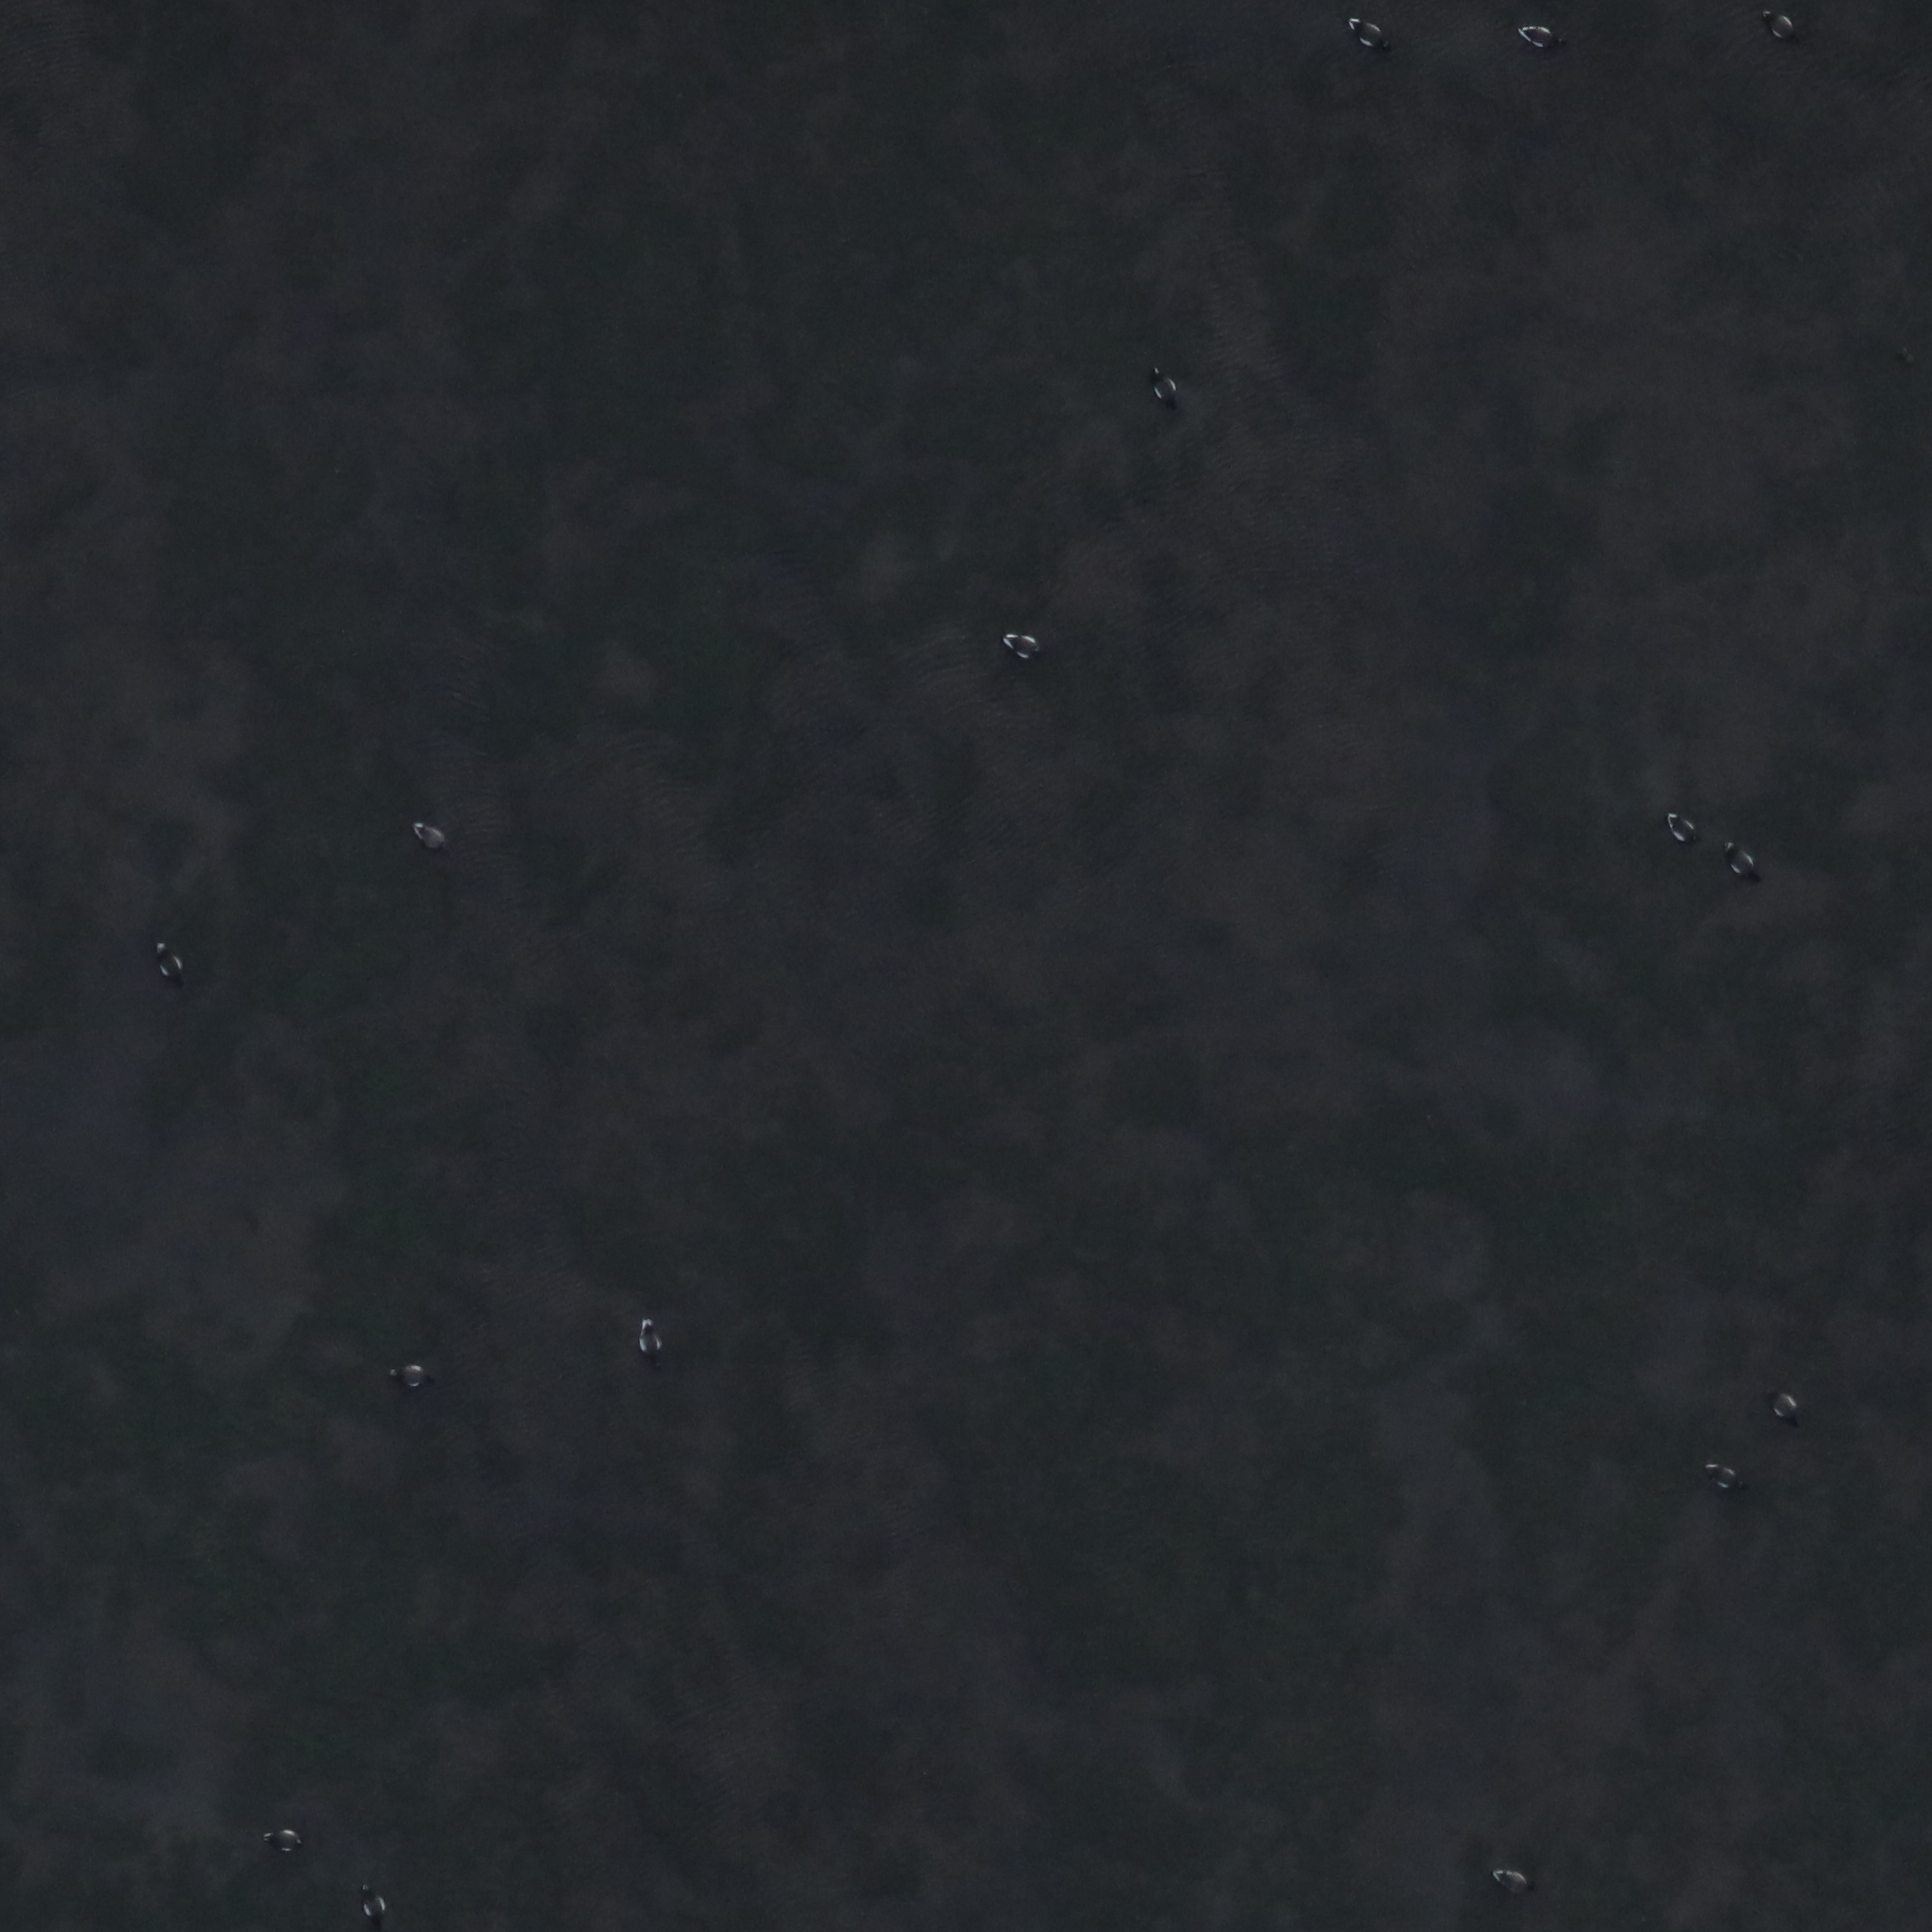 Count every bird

16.